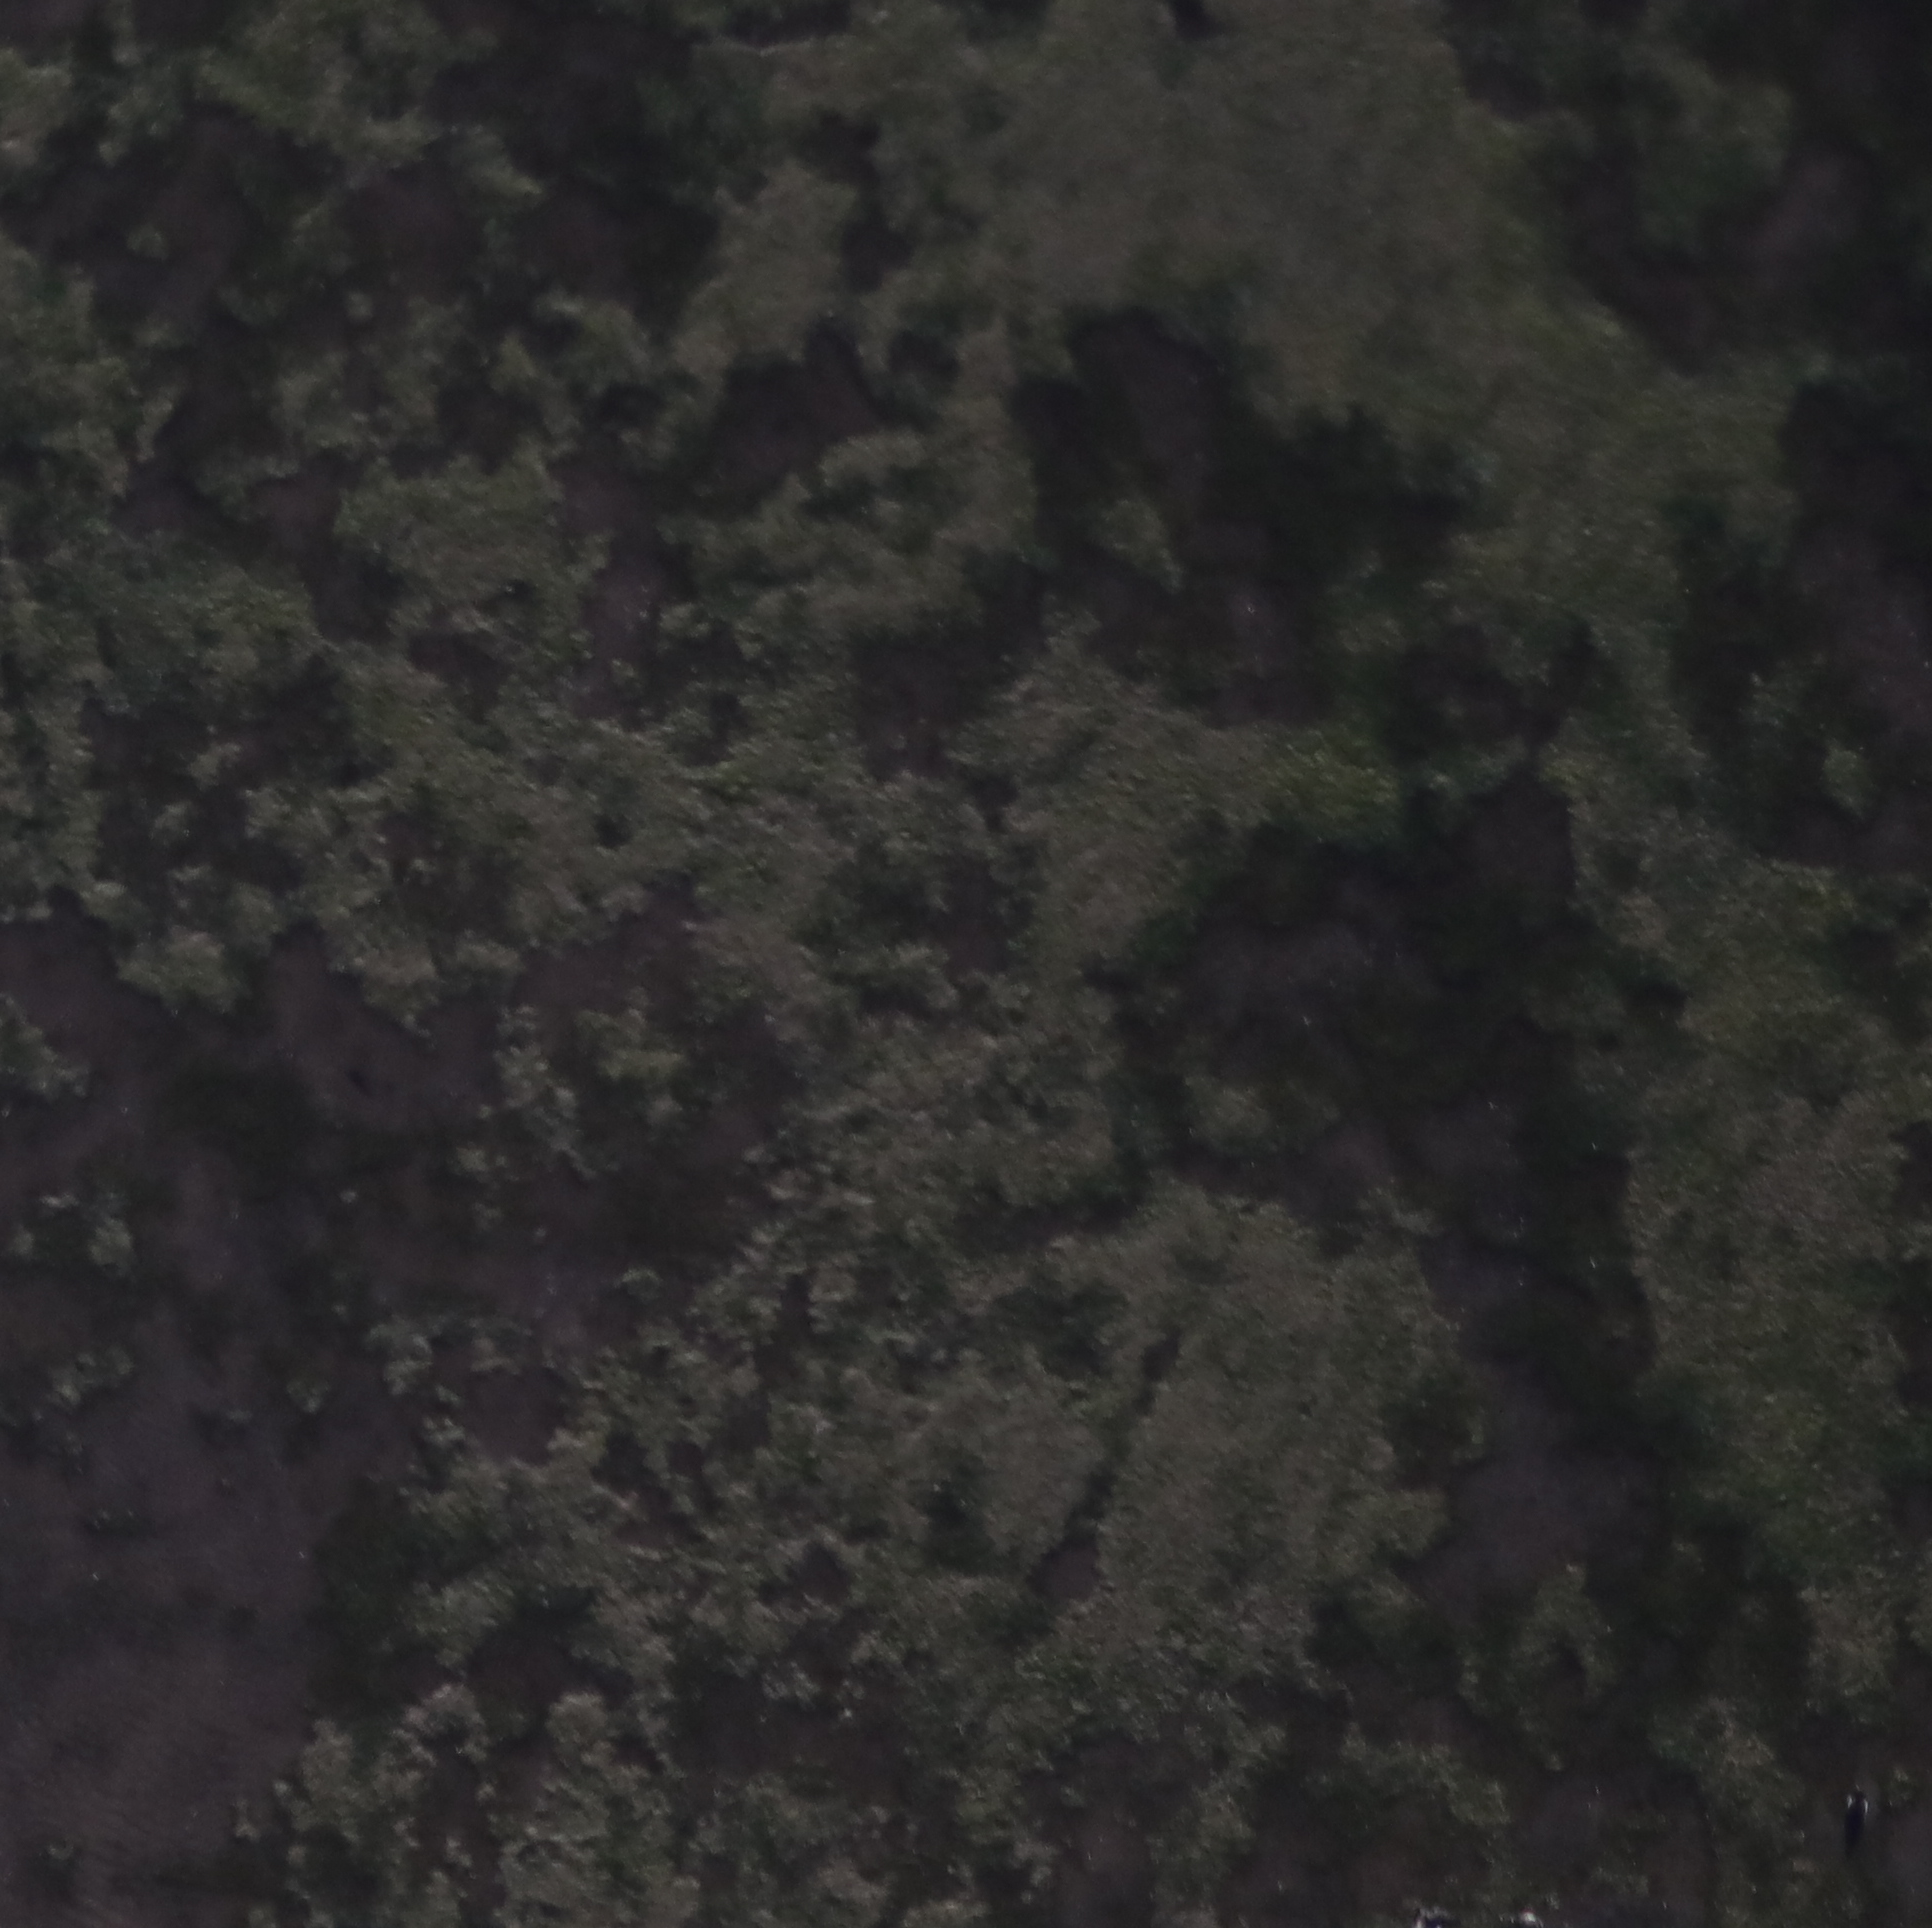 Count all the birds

1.